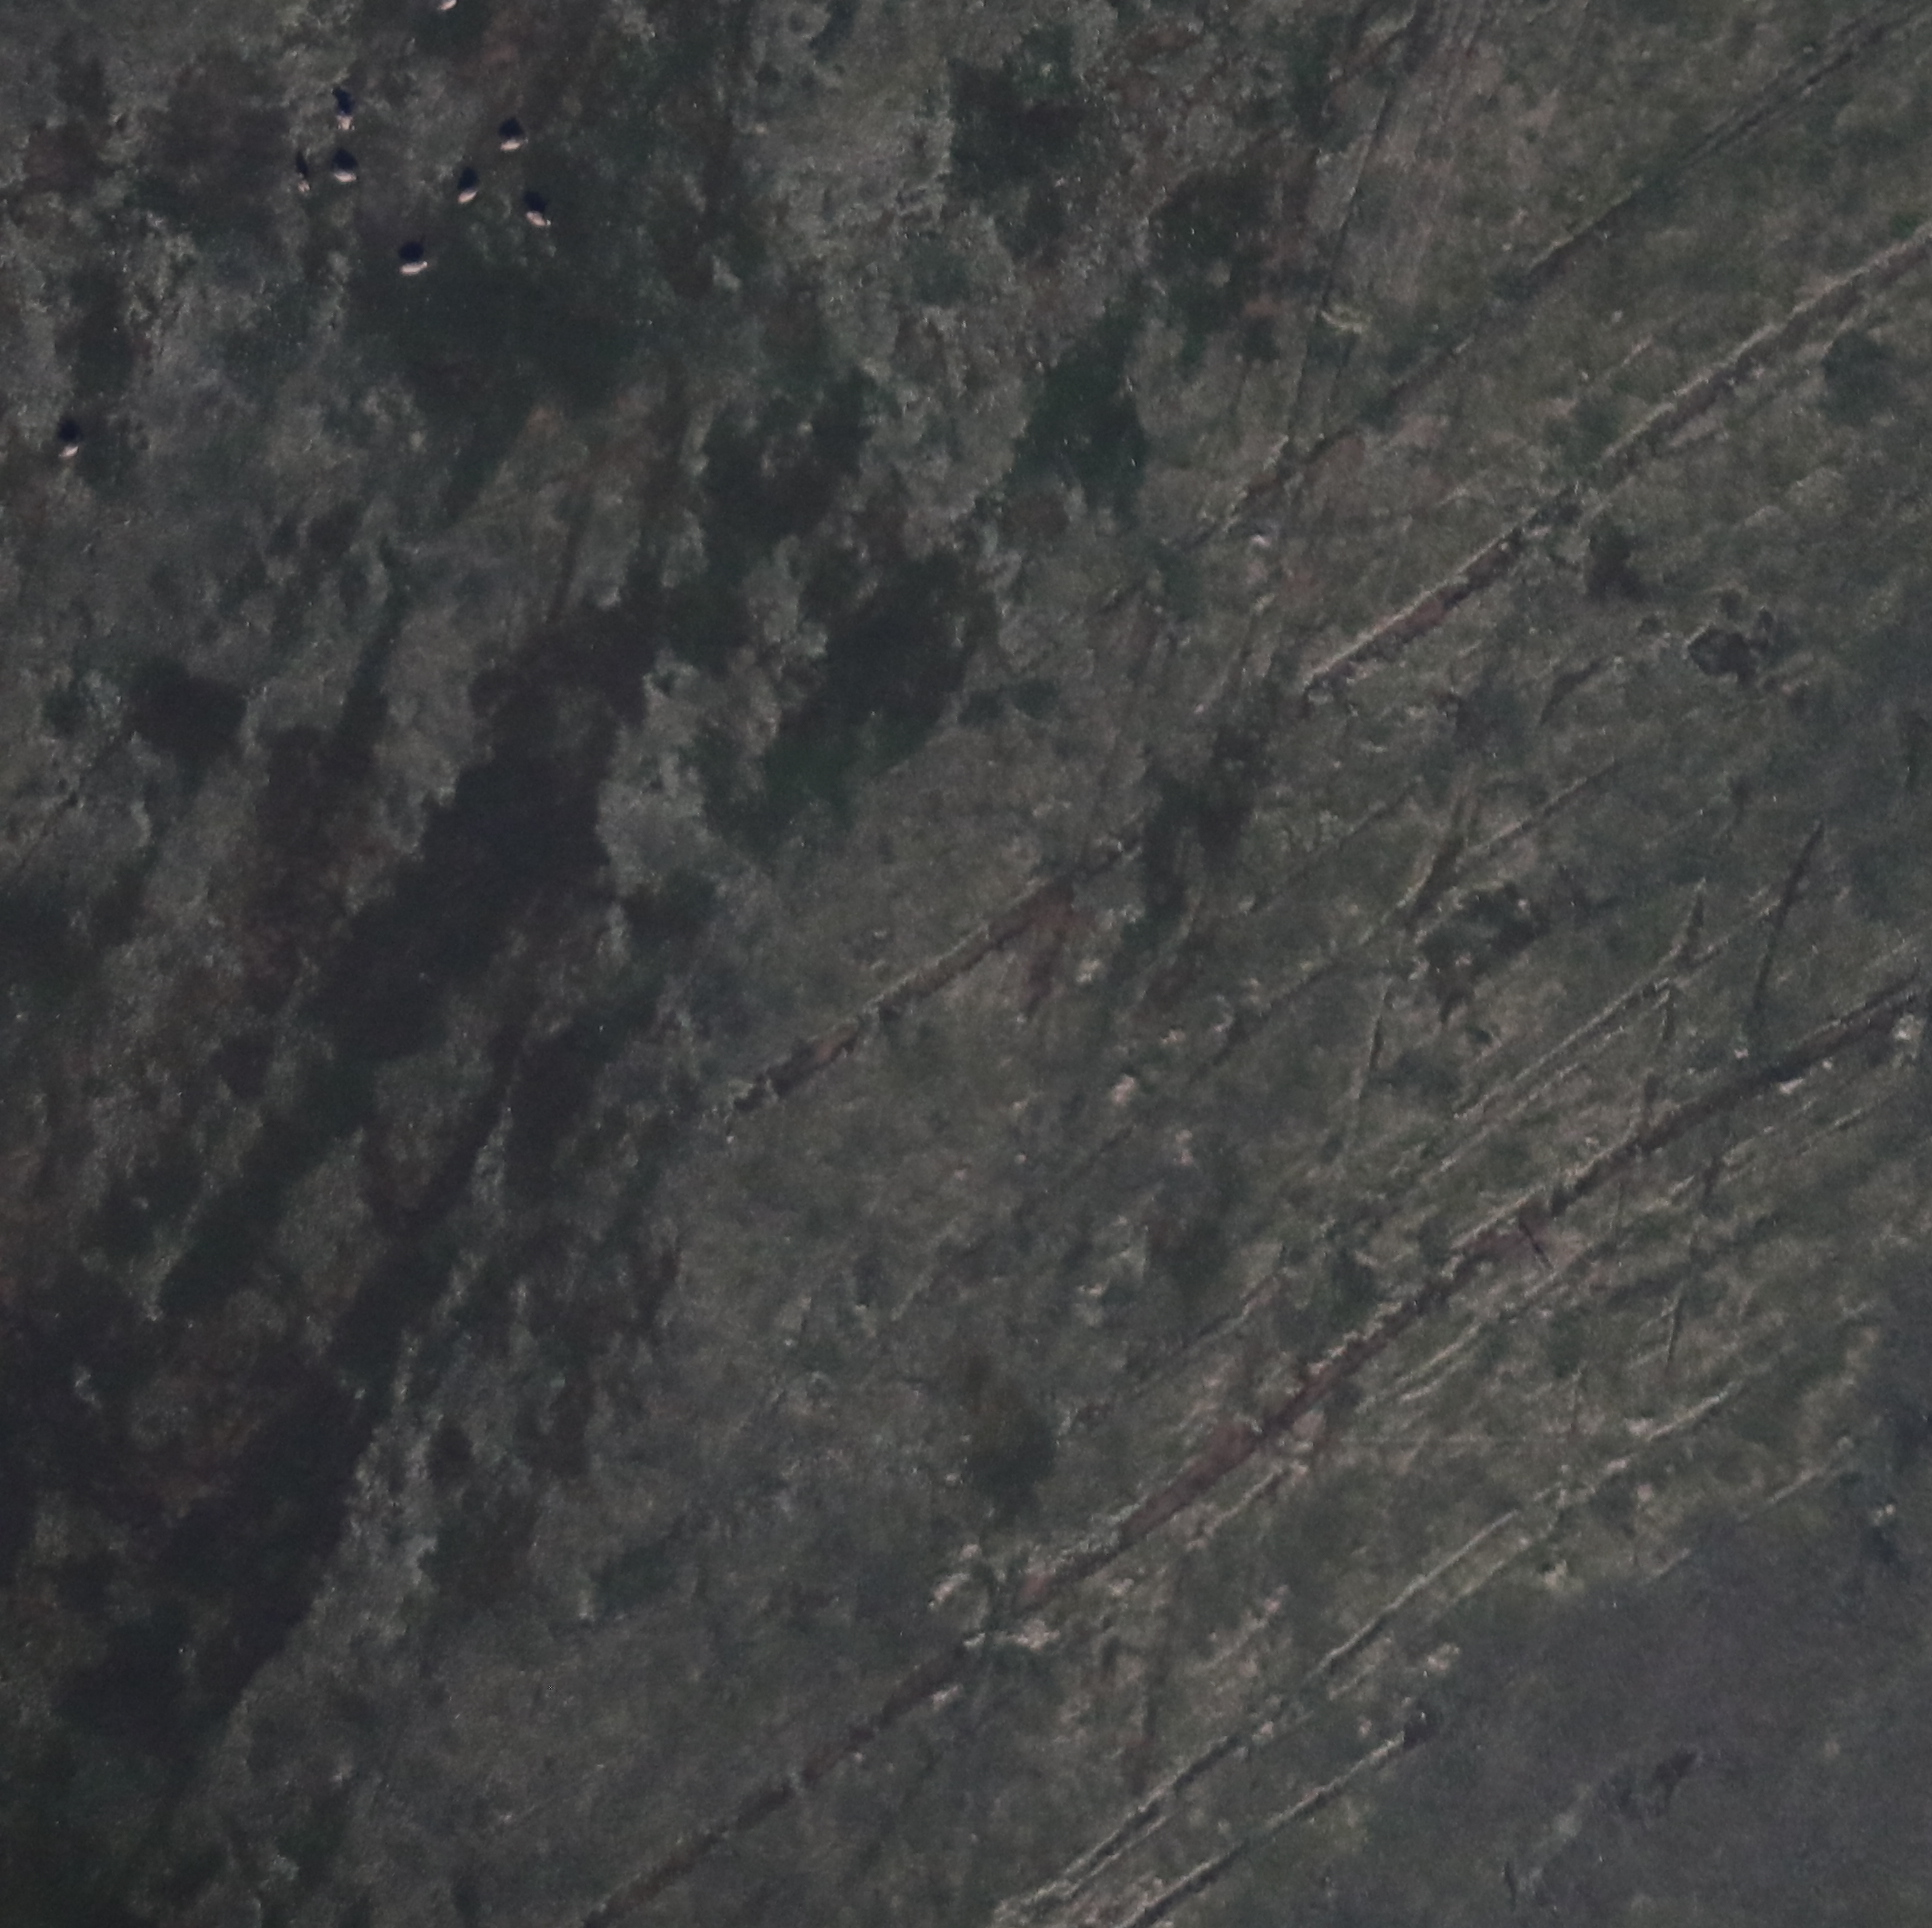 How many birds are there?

9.